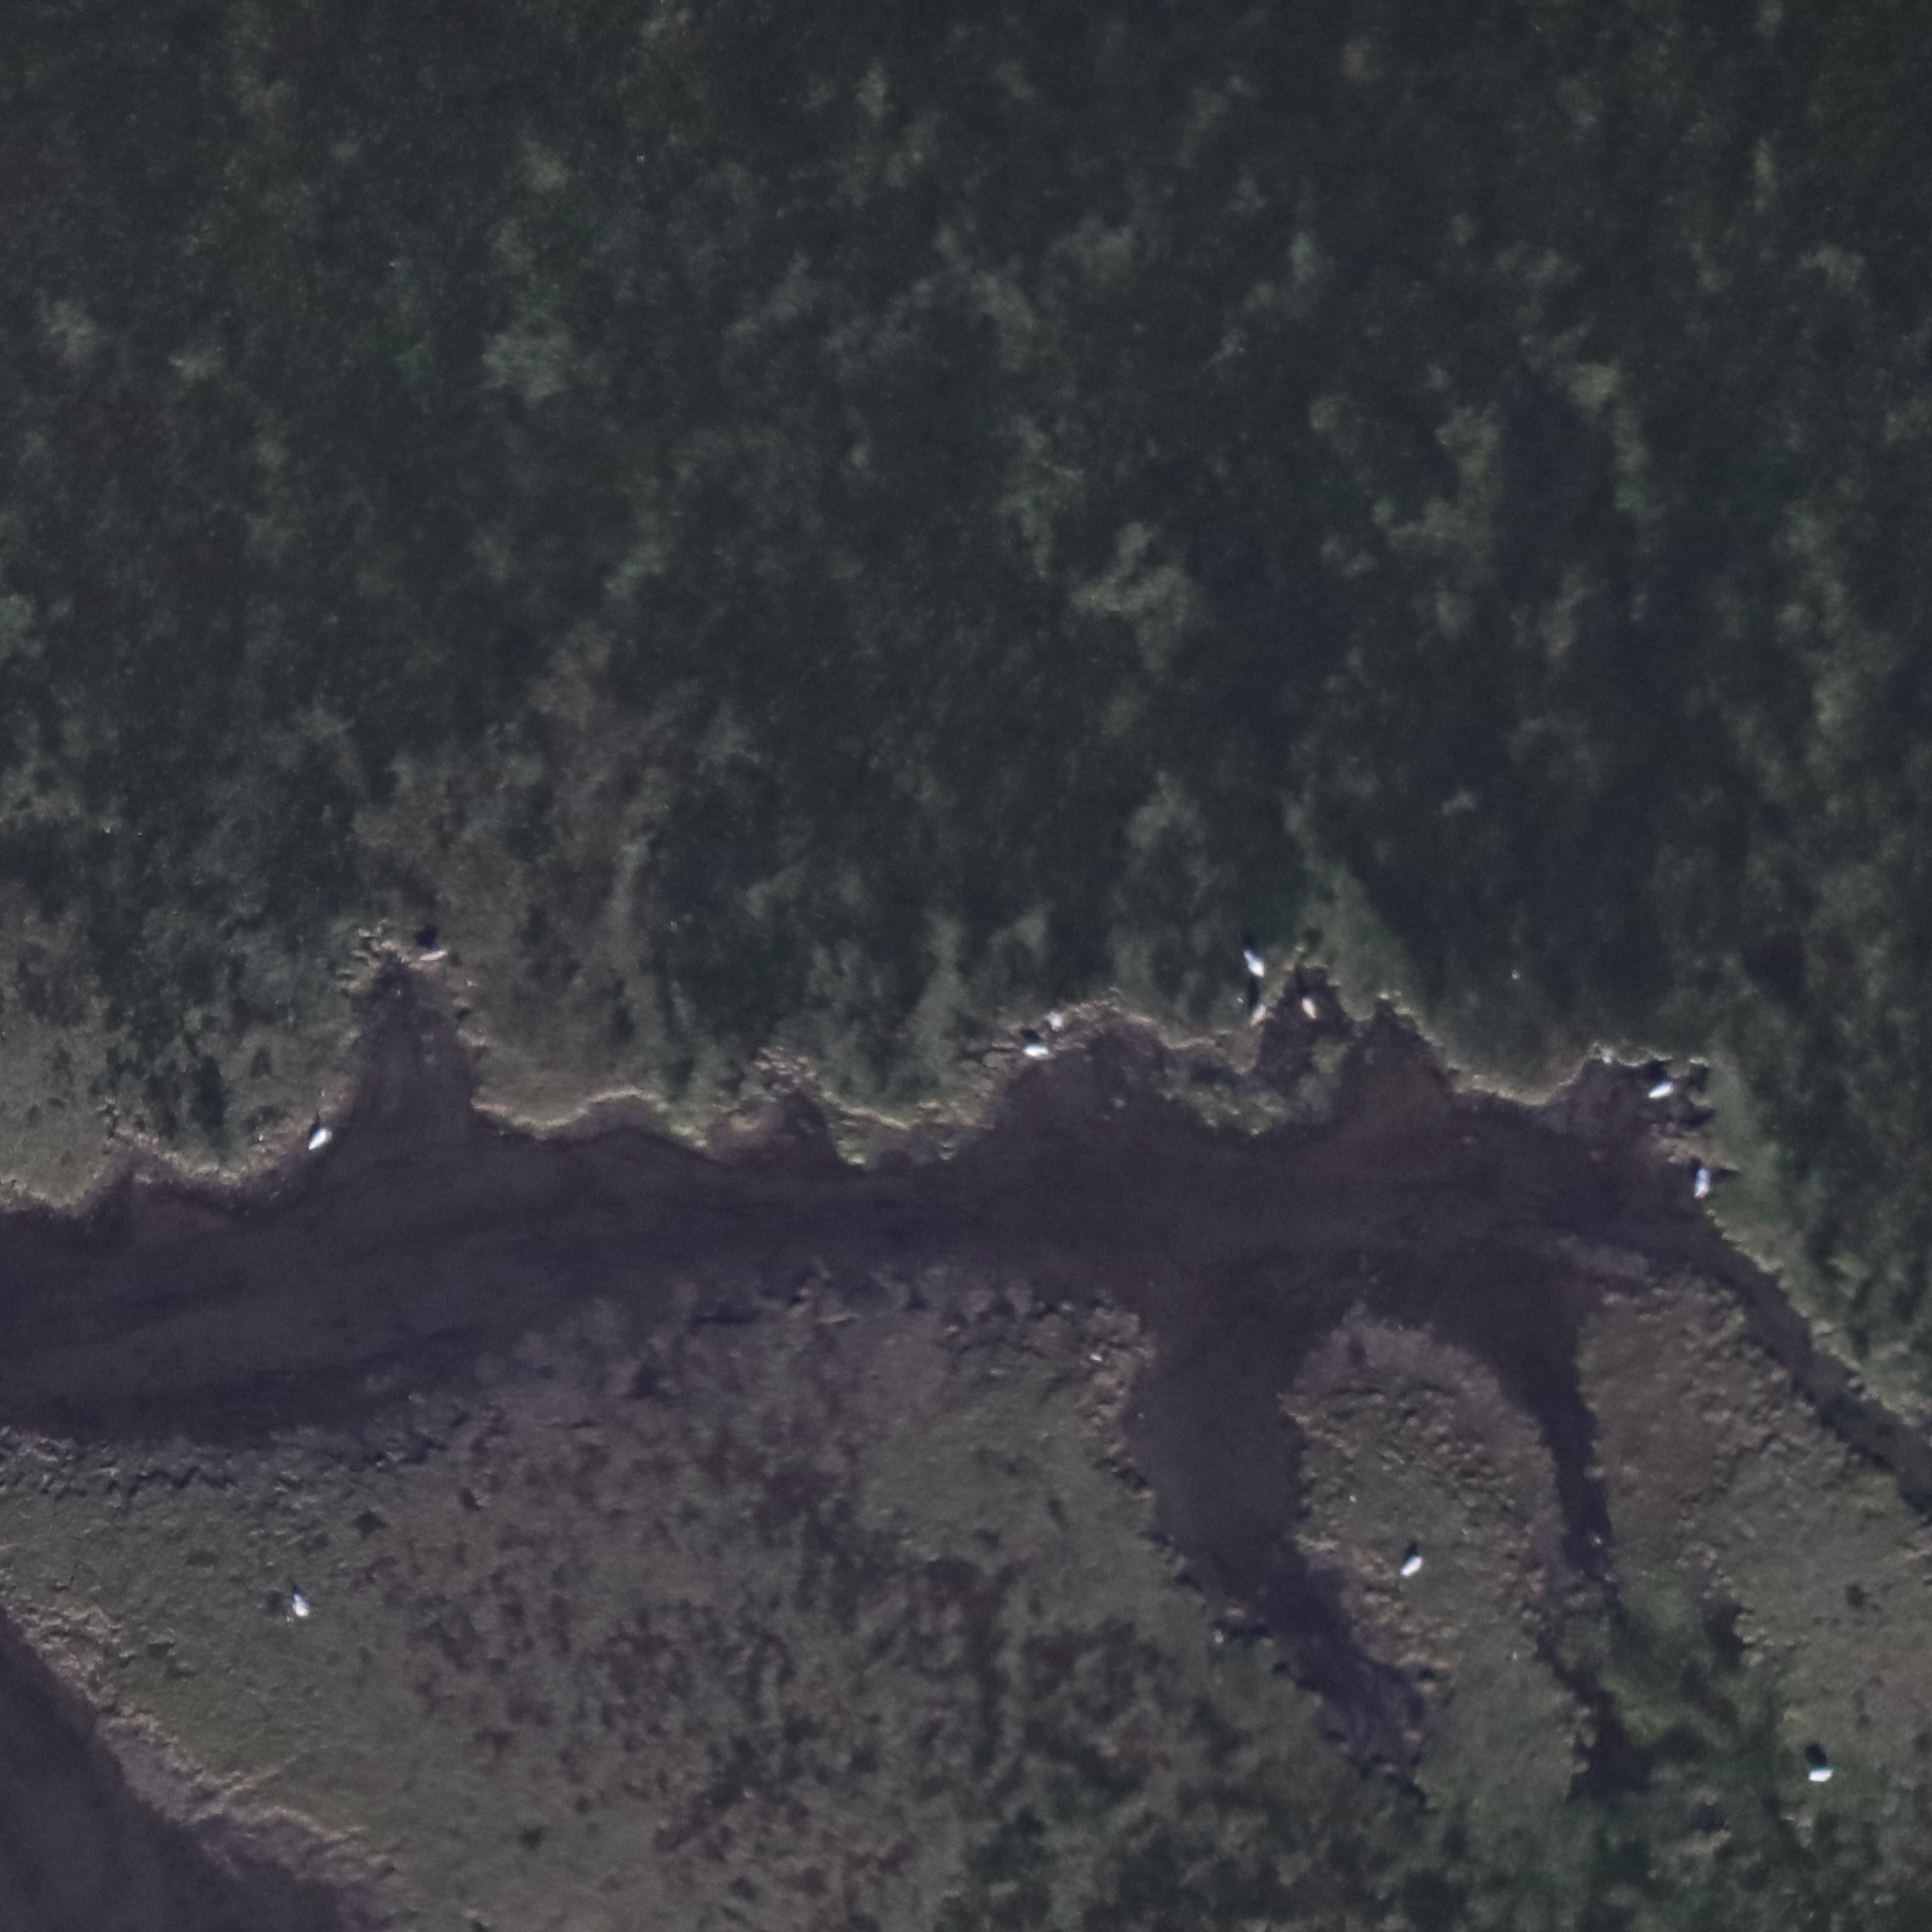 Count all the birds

11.